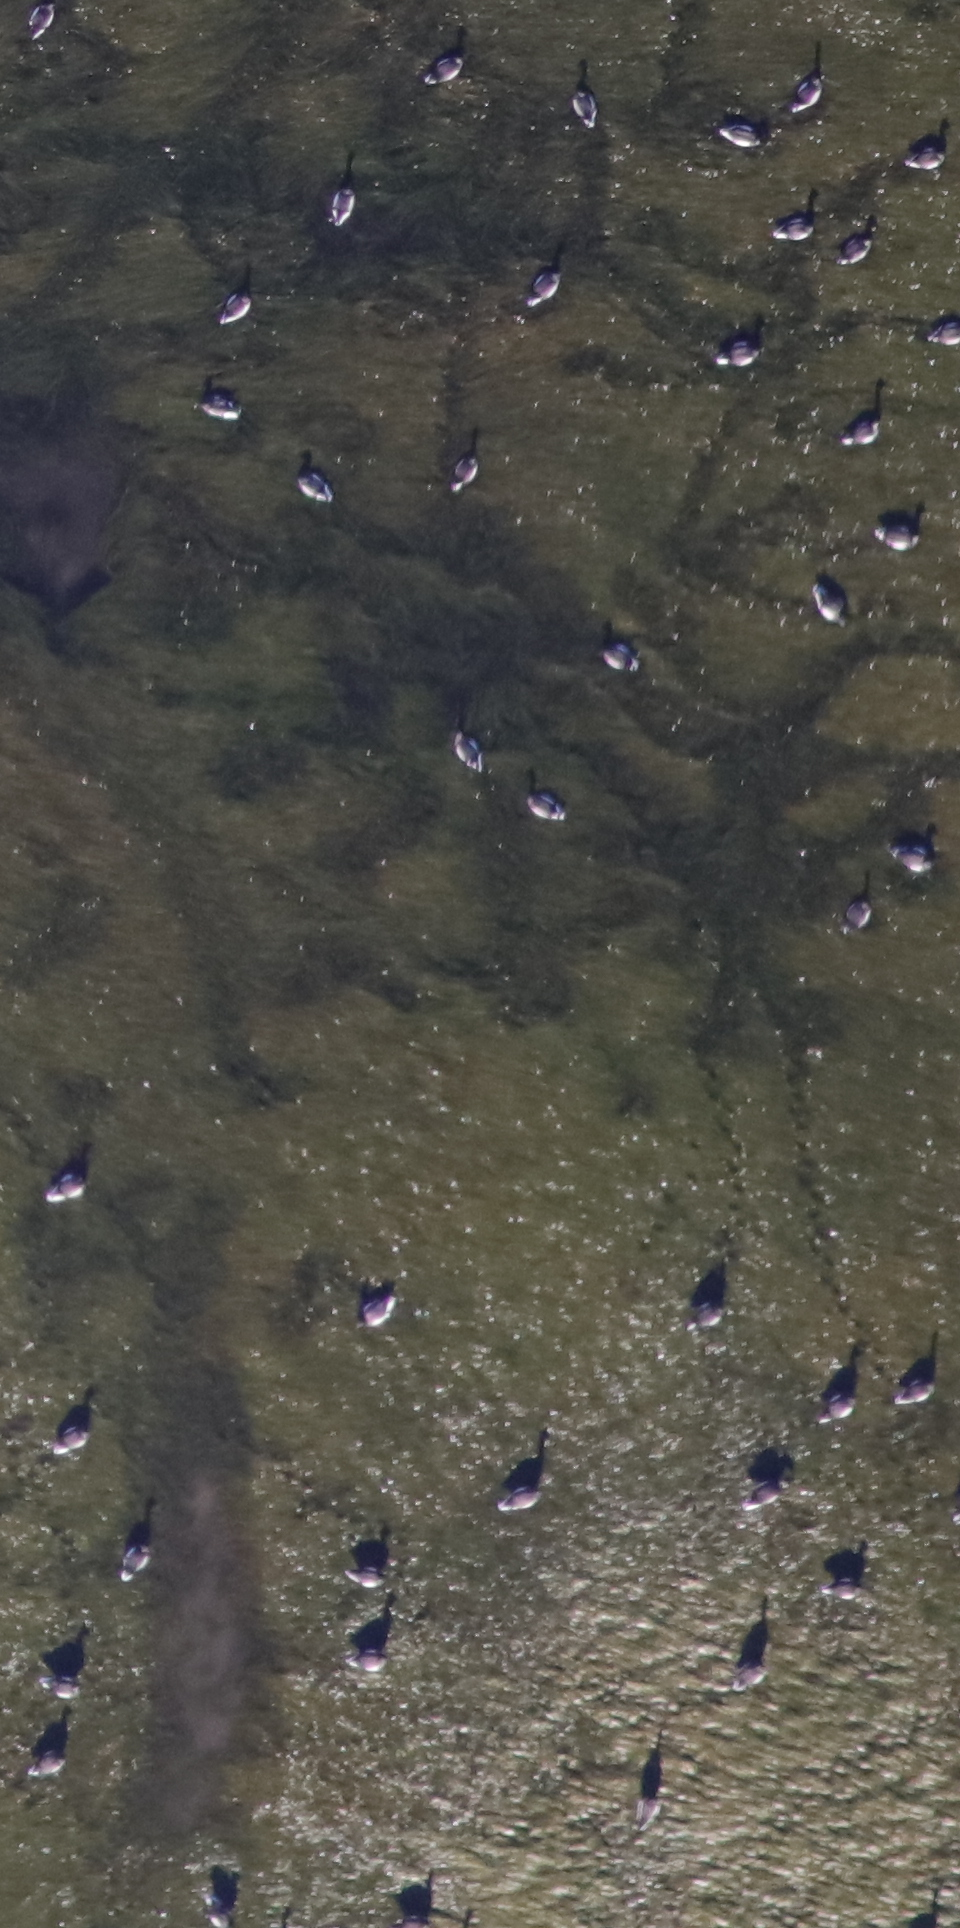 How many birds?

41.